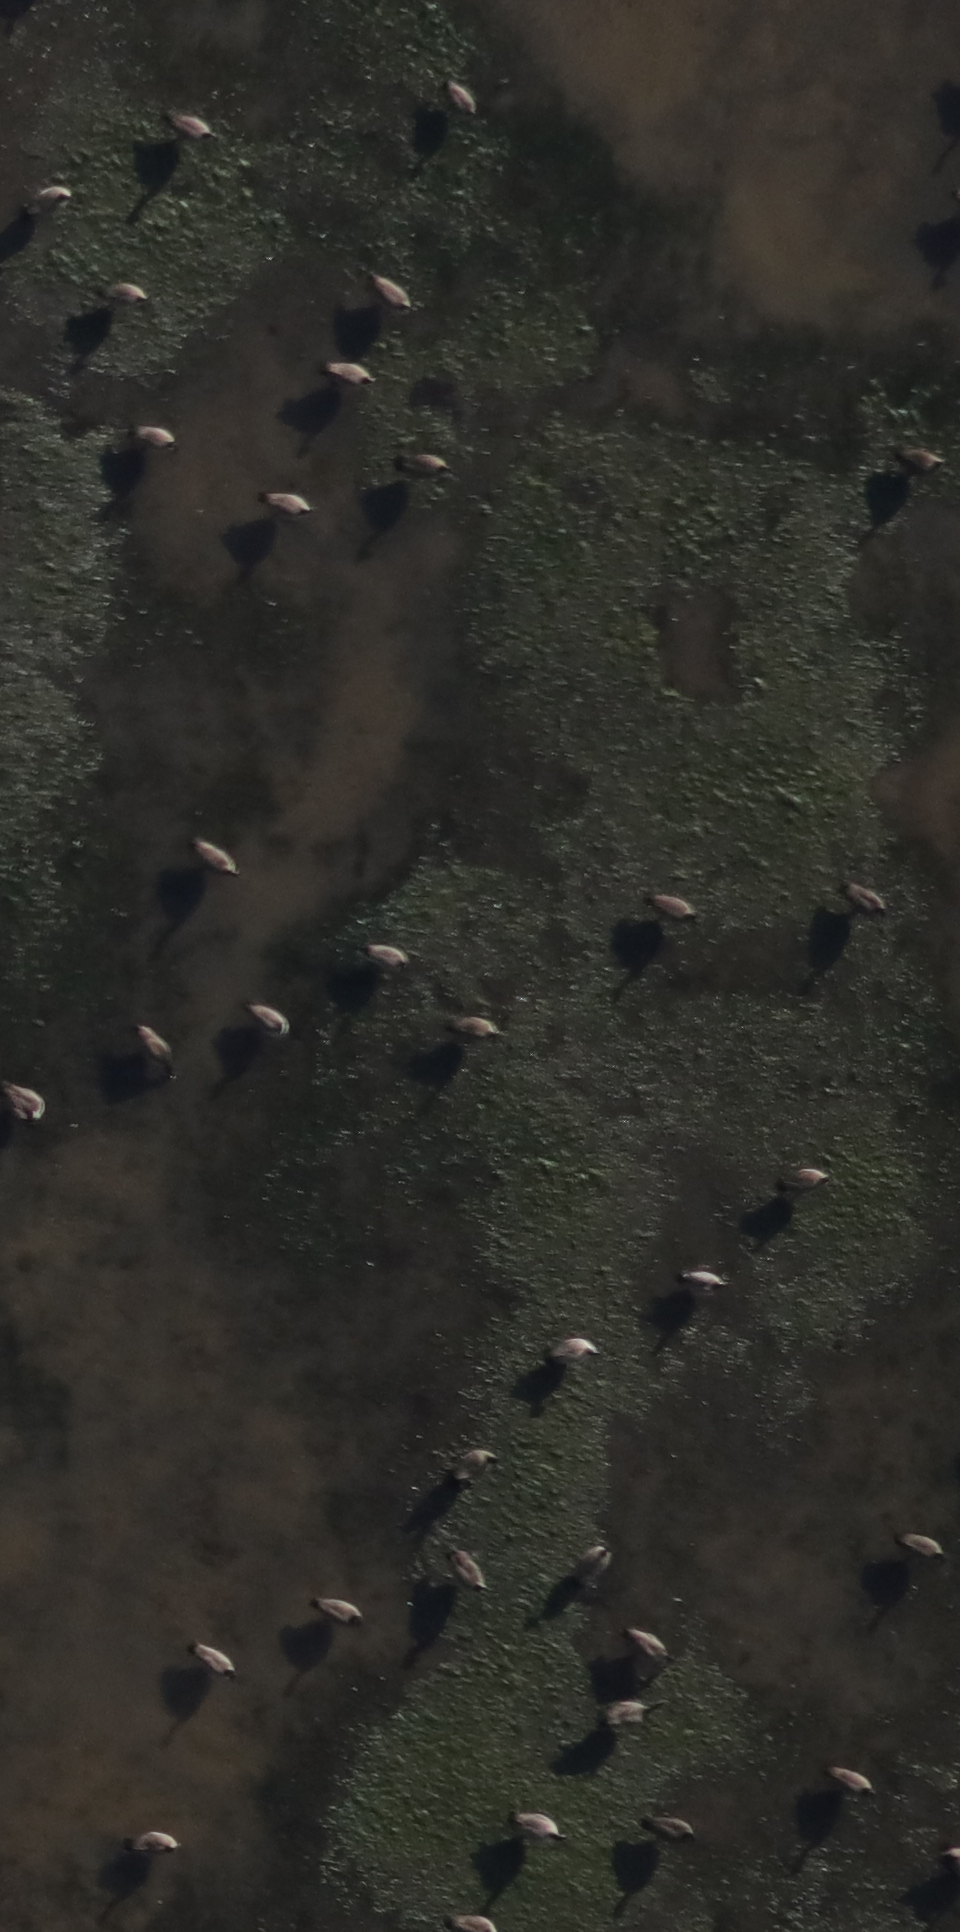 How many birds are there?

34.